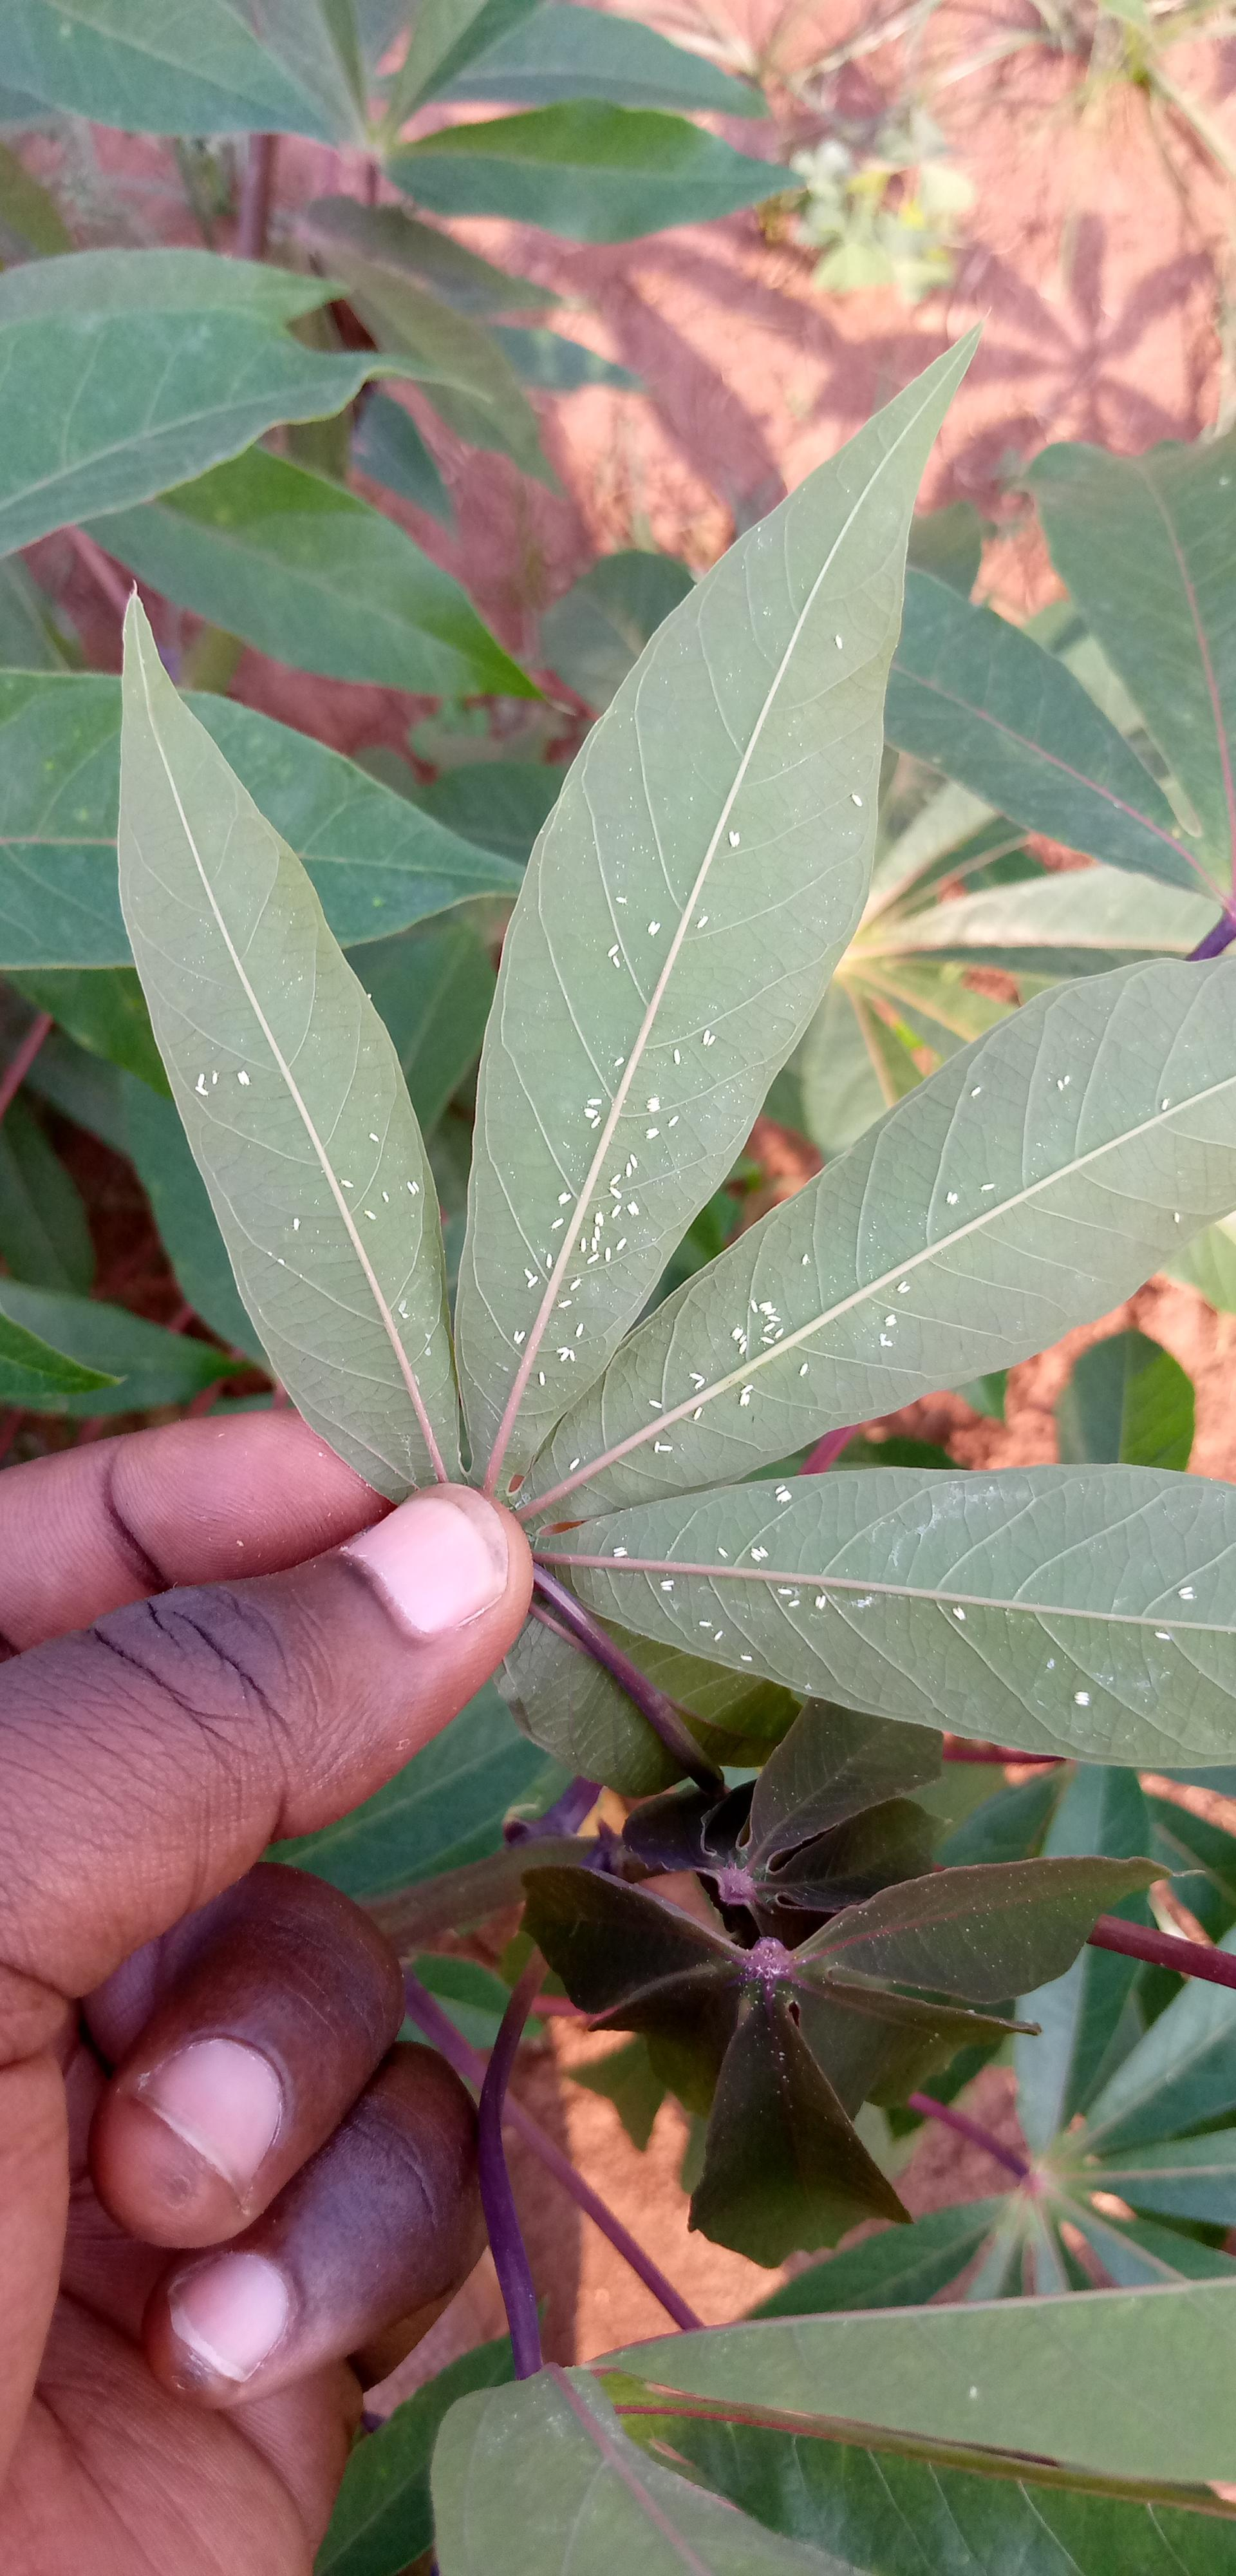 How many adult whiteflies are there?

128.